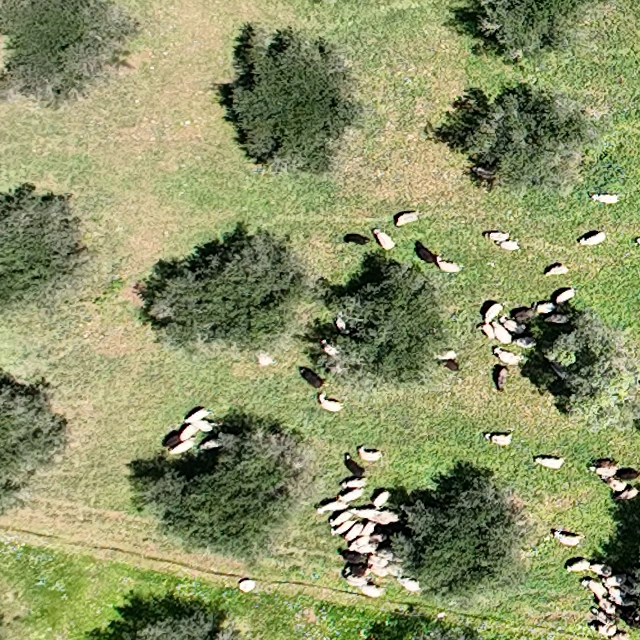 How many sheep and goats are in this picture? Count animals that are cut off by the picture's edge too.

74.